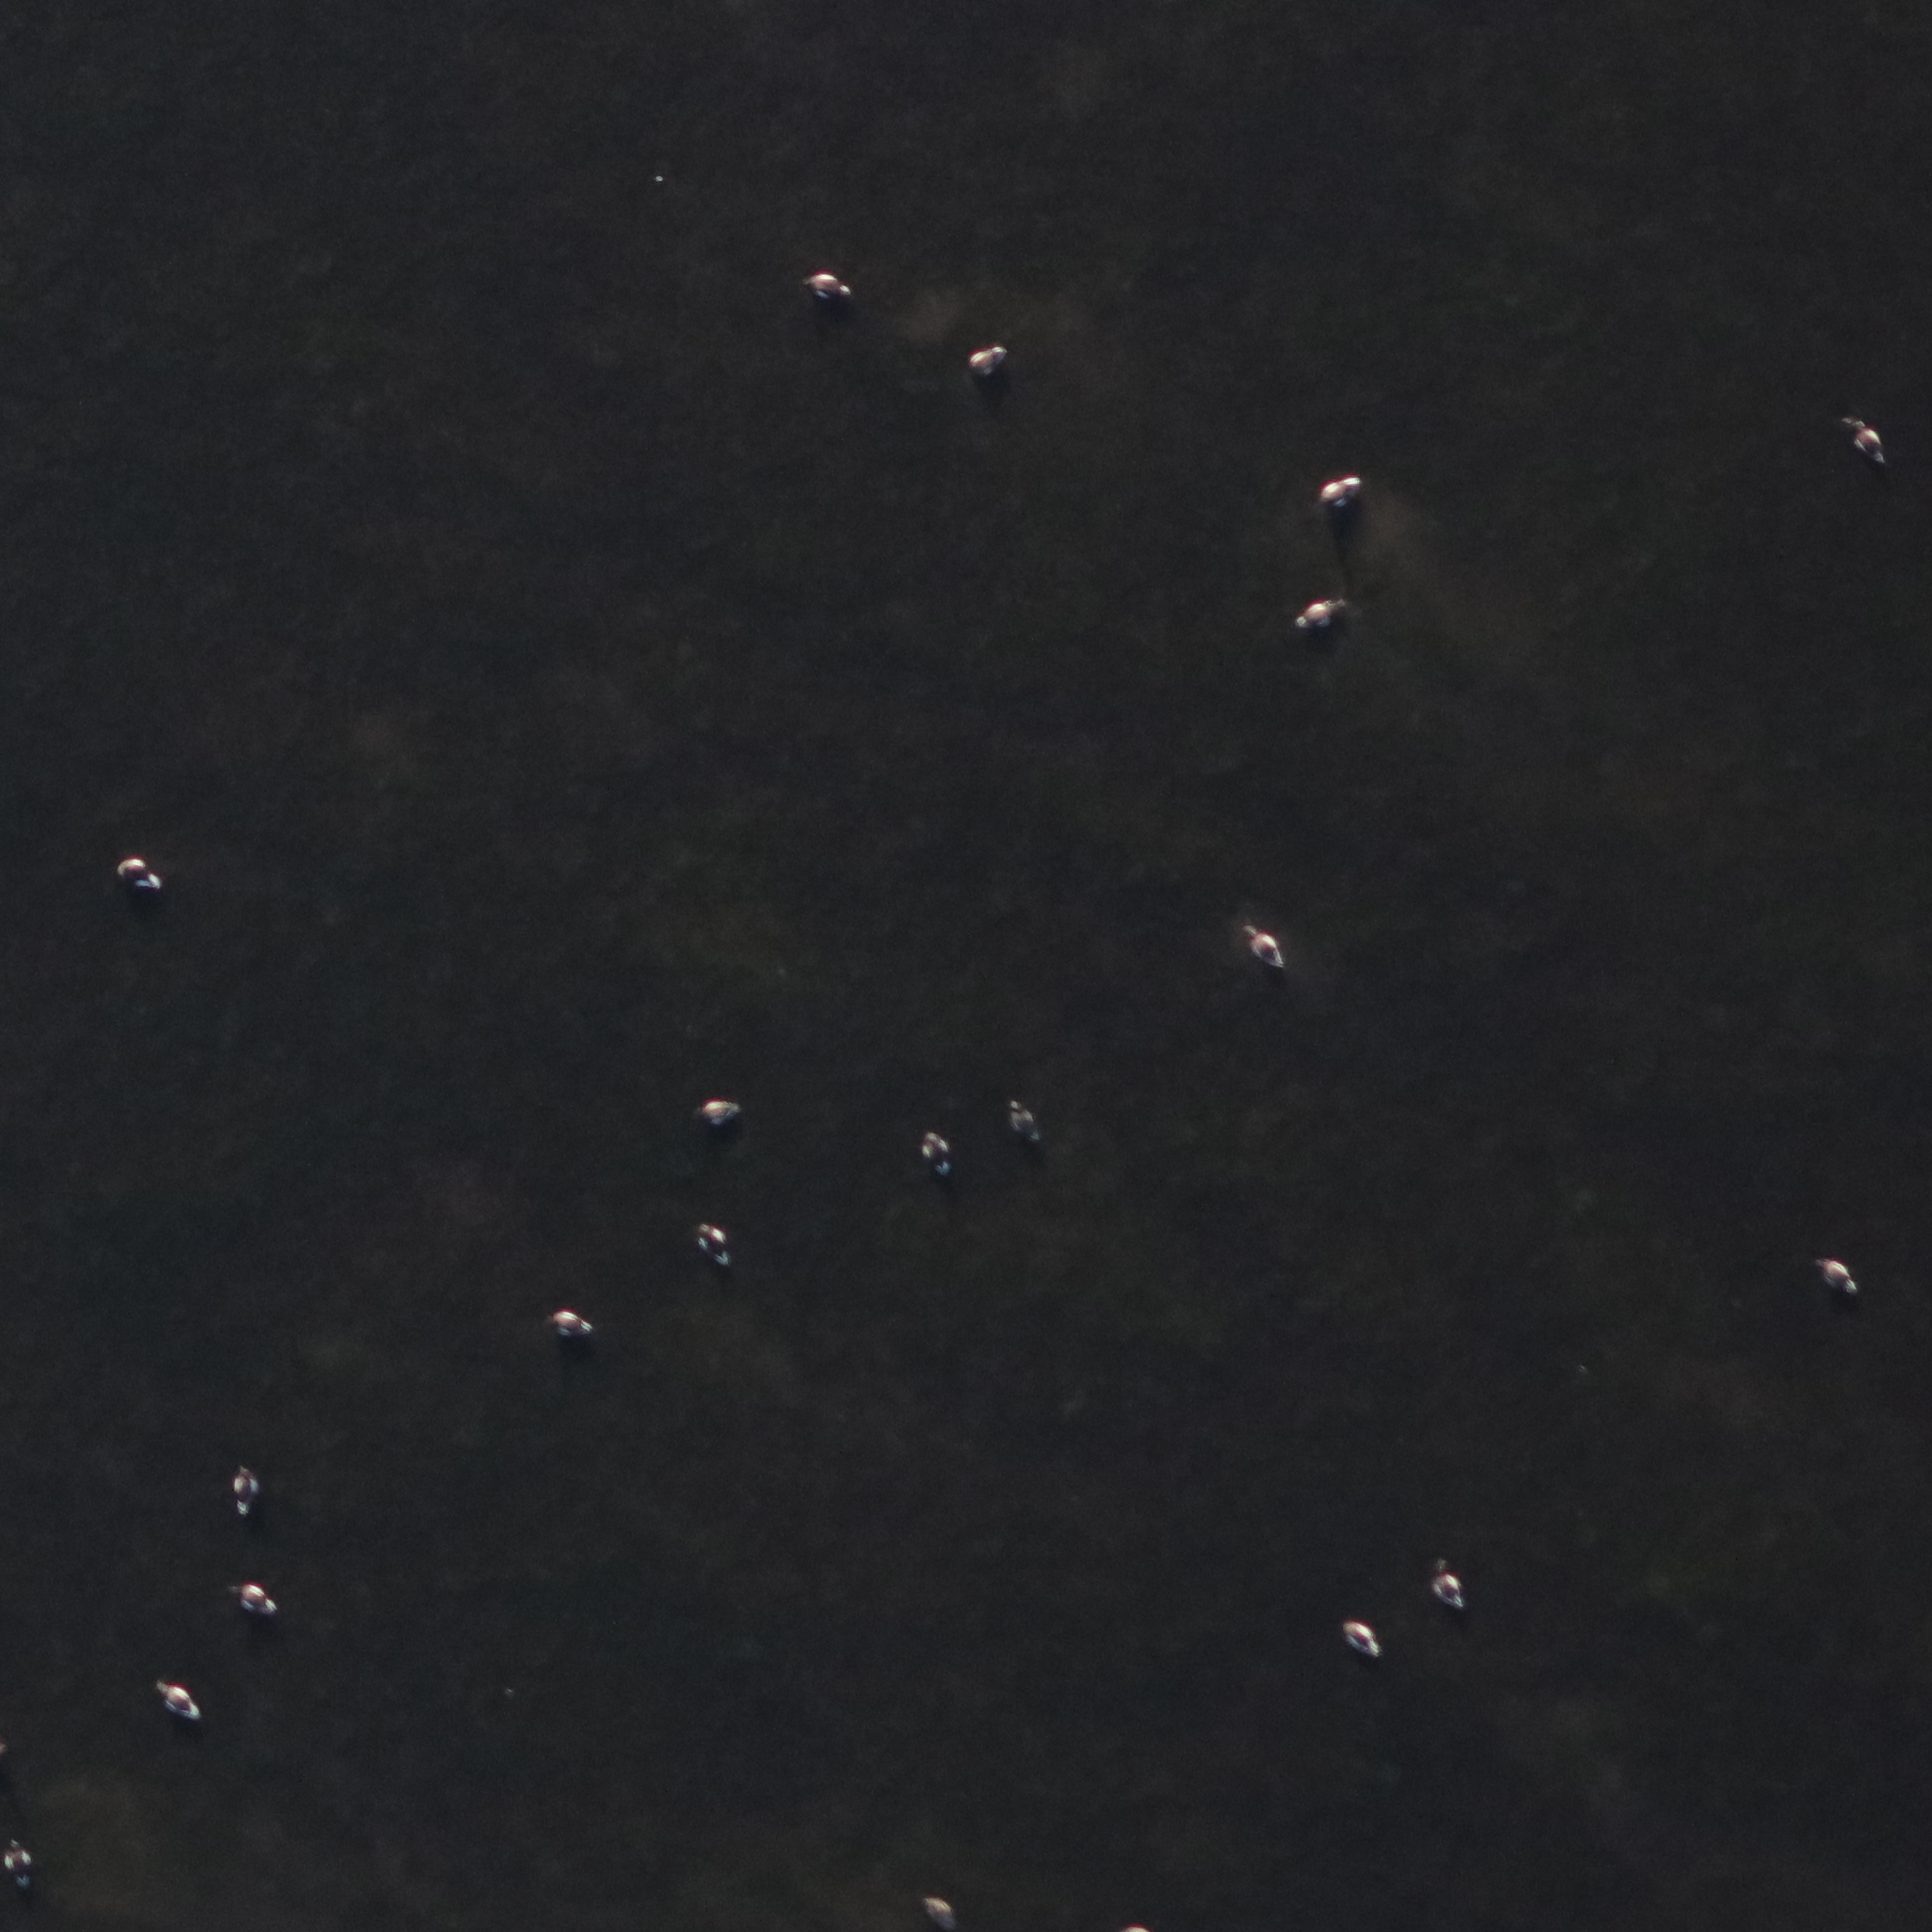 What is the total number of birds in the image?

20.